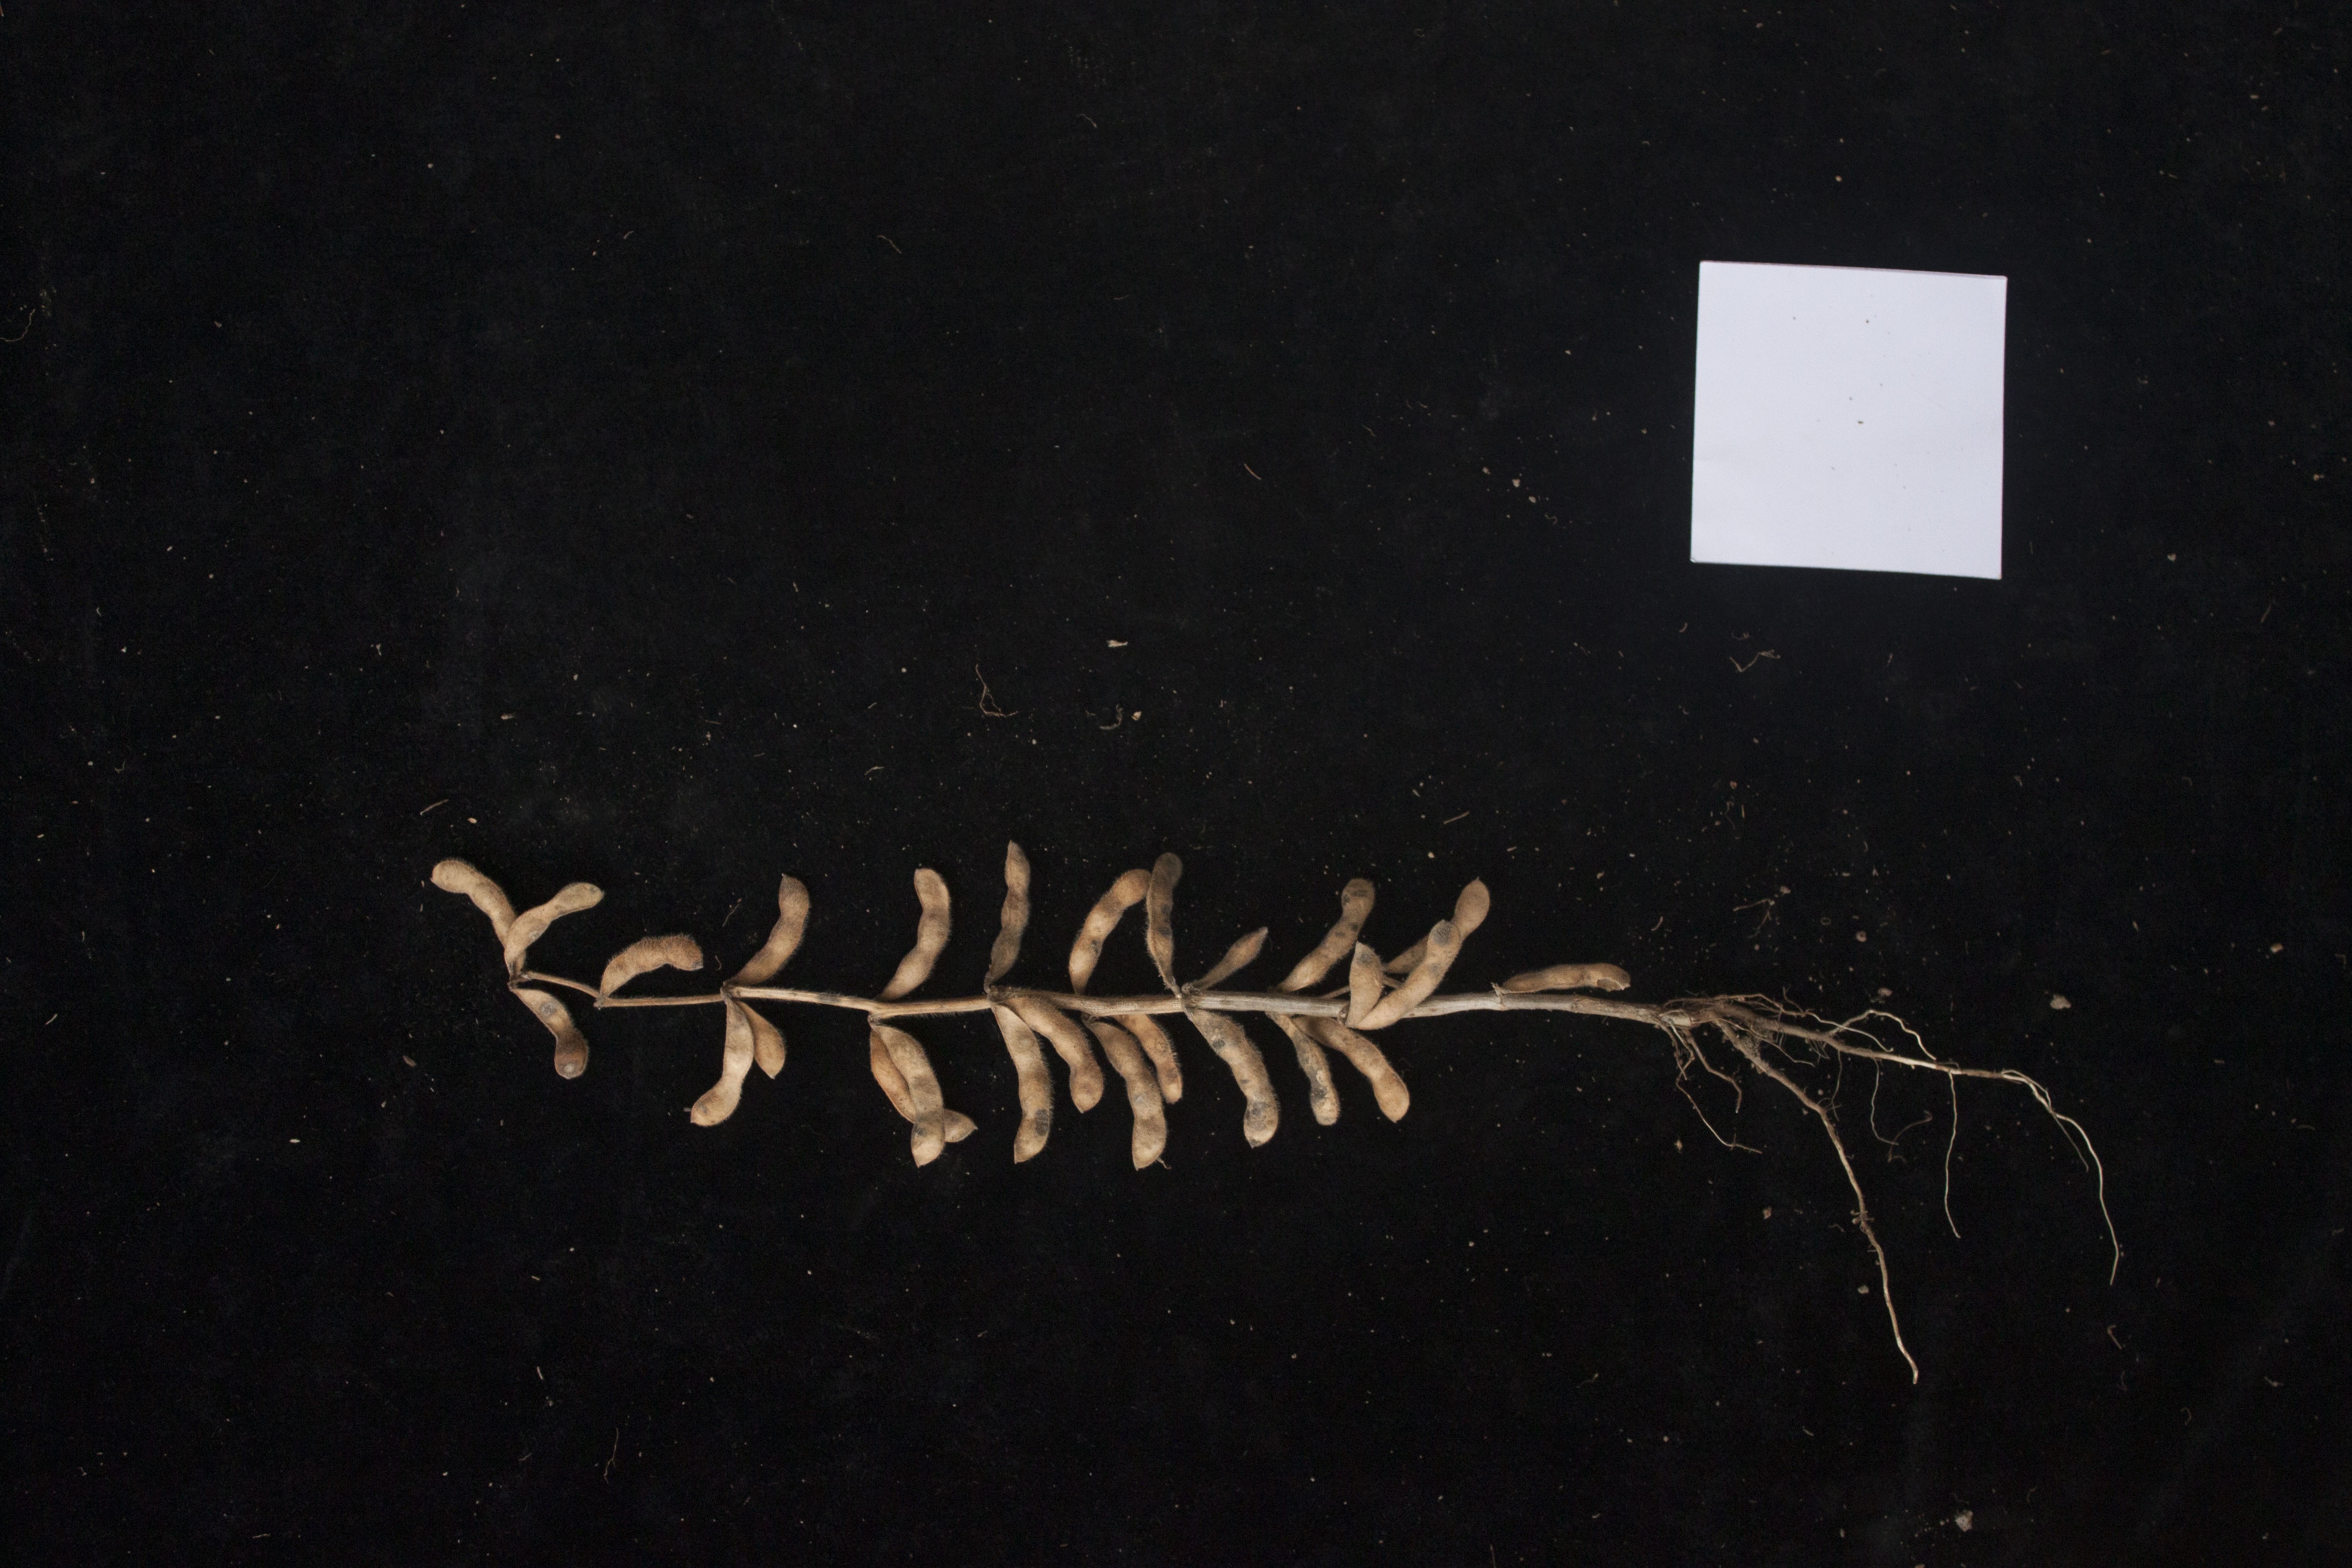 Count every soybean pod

26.